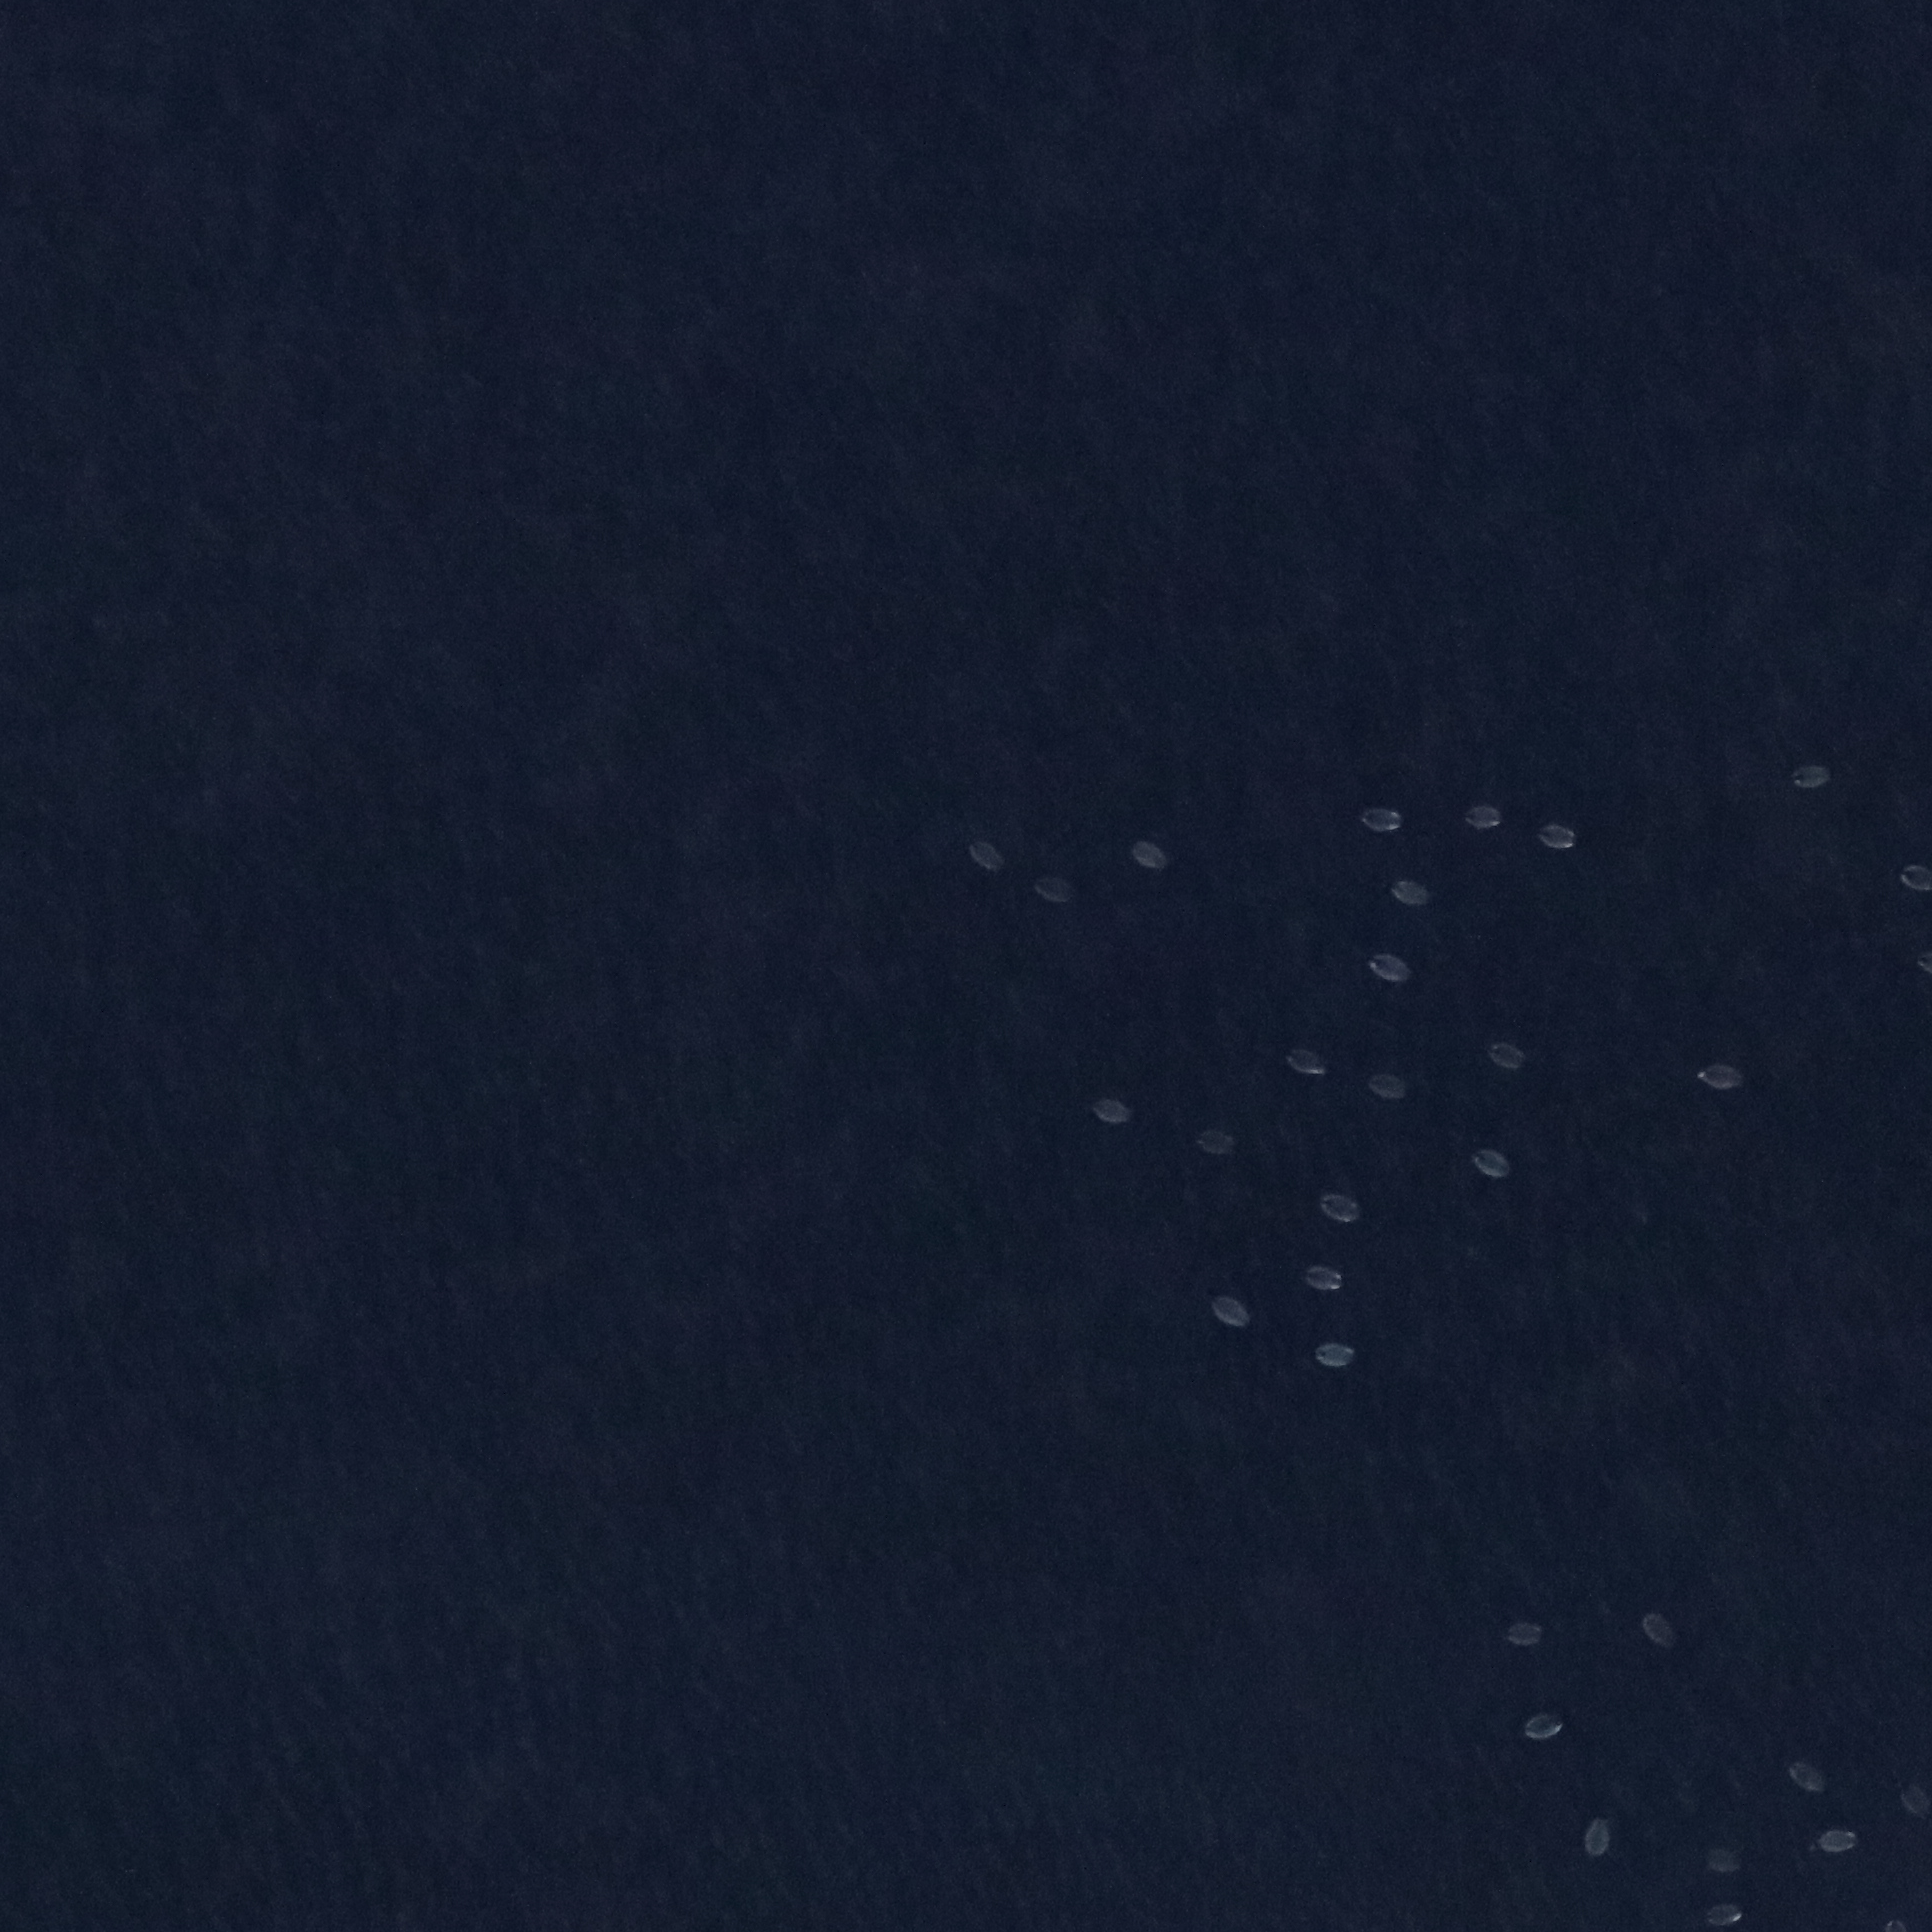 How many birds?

30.